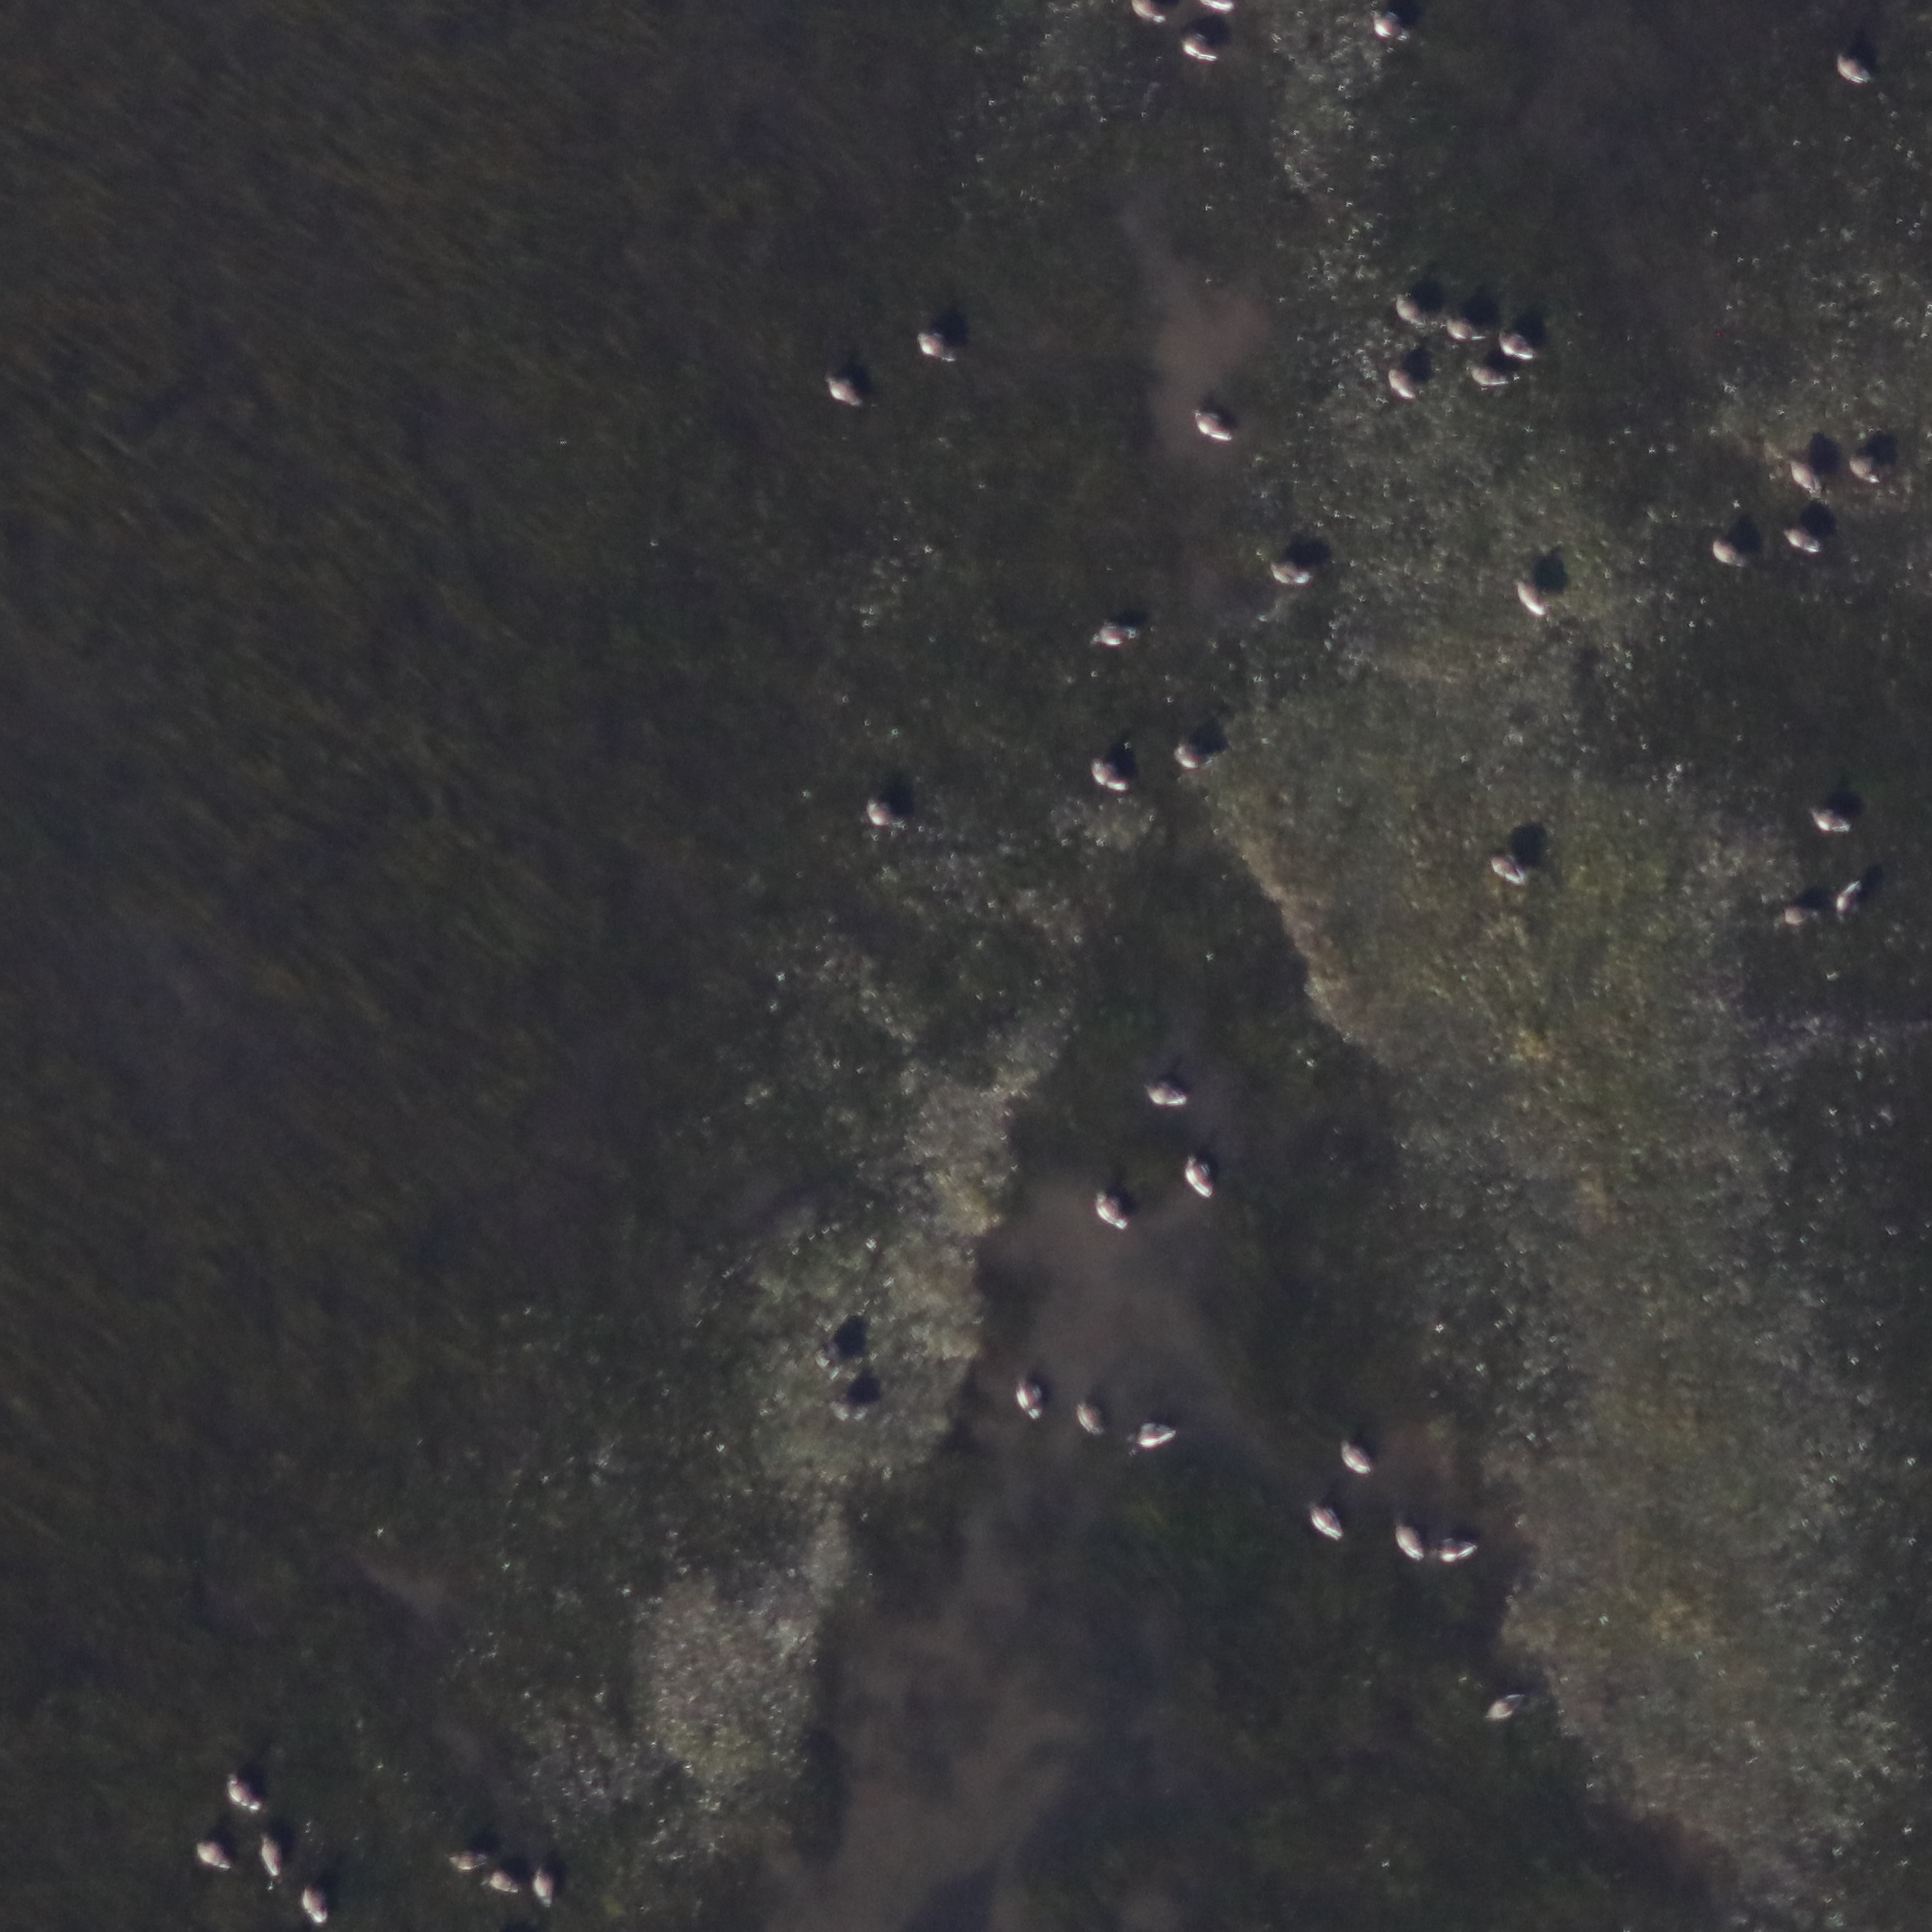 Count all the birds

46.